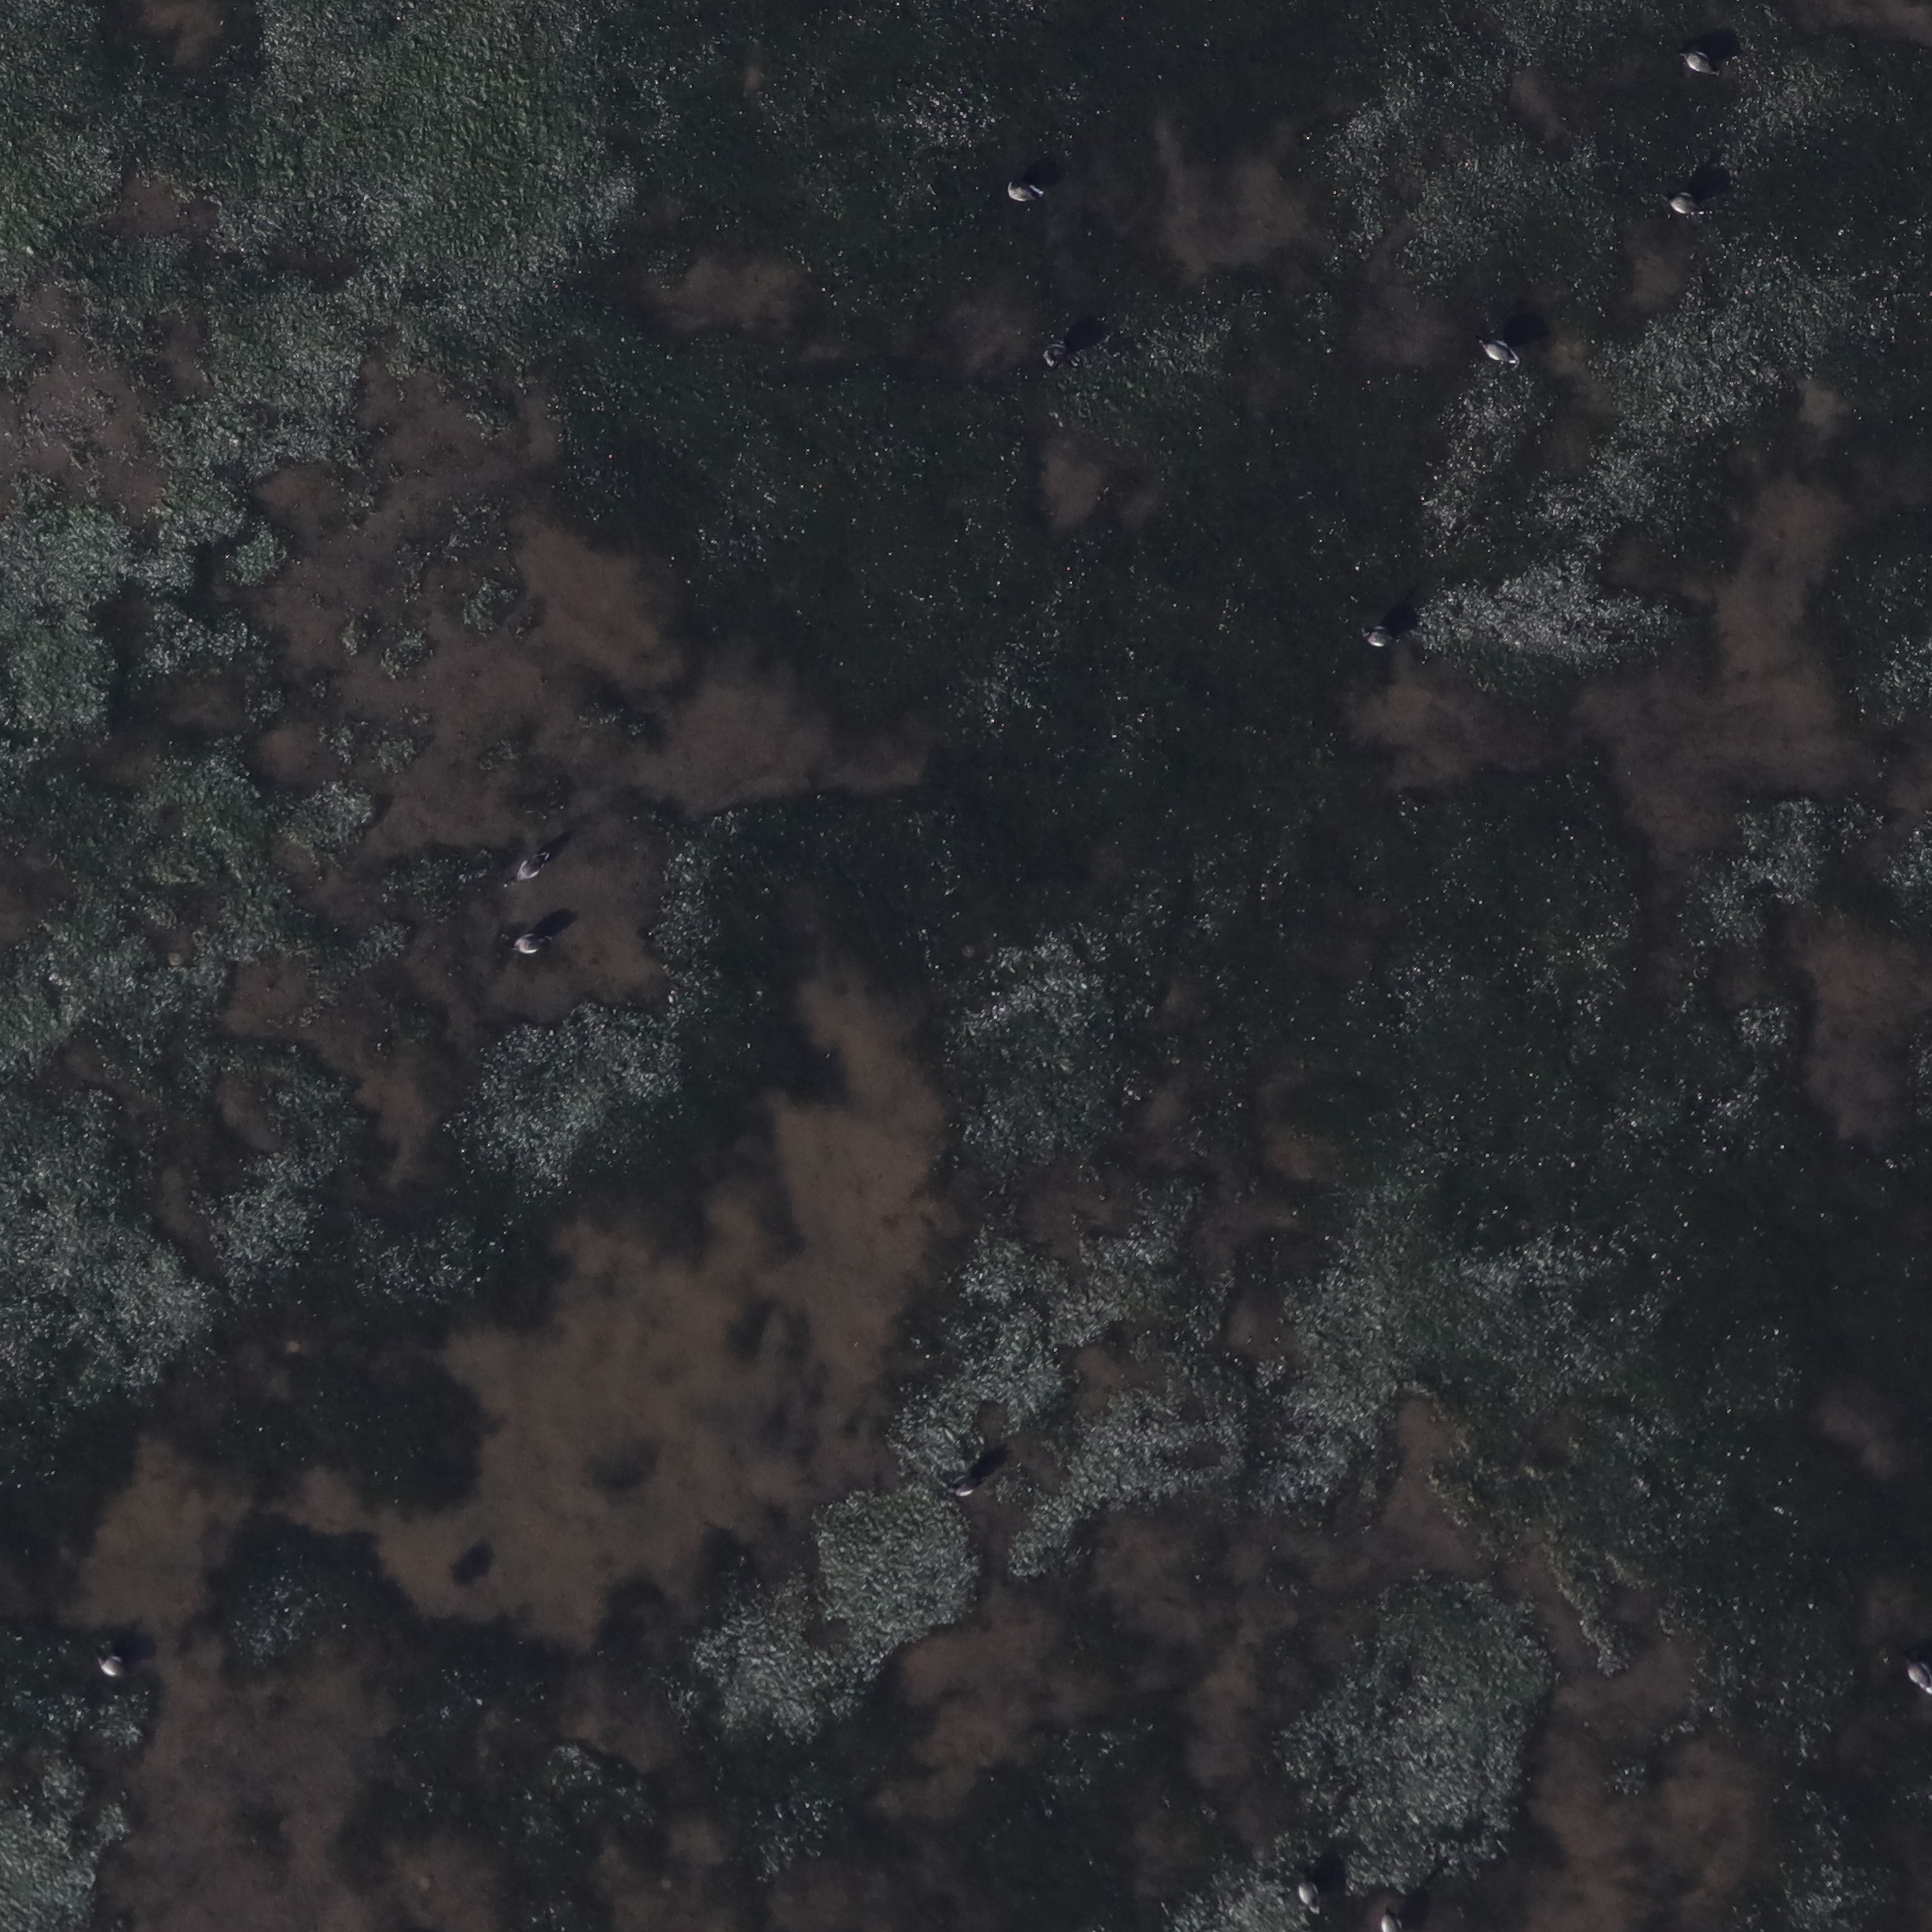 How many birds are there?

12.